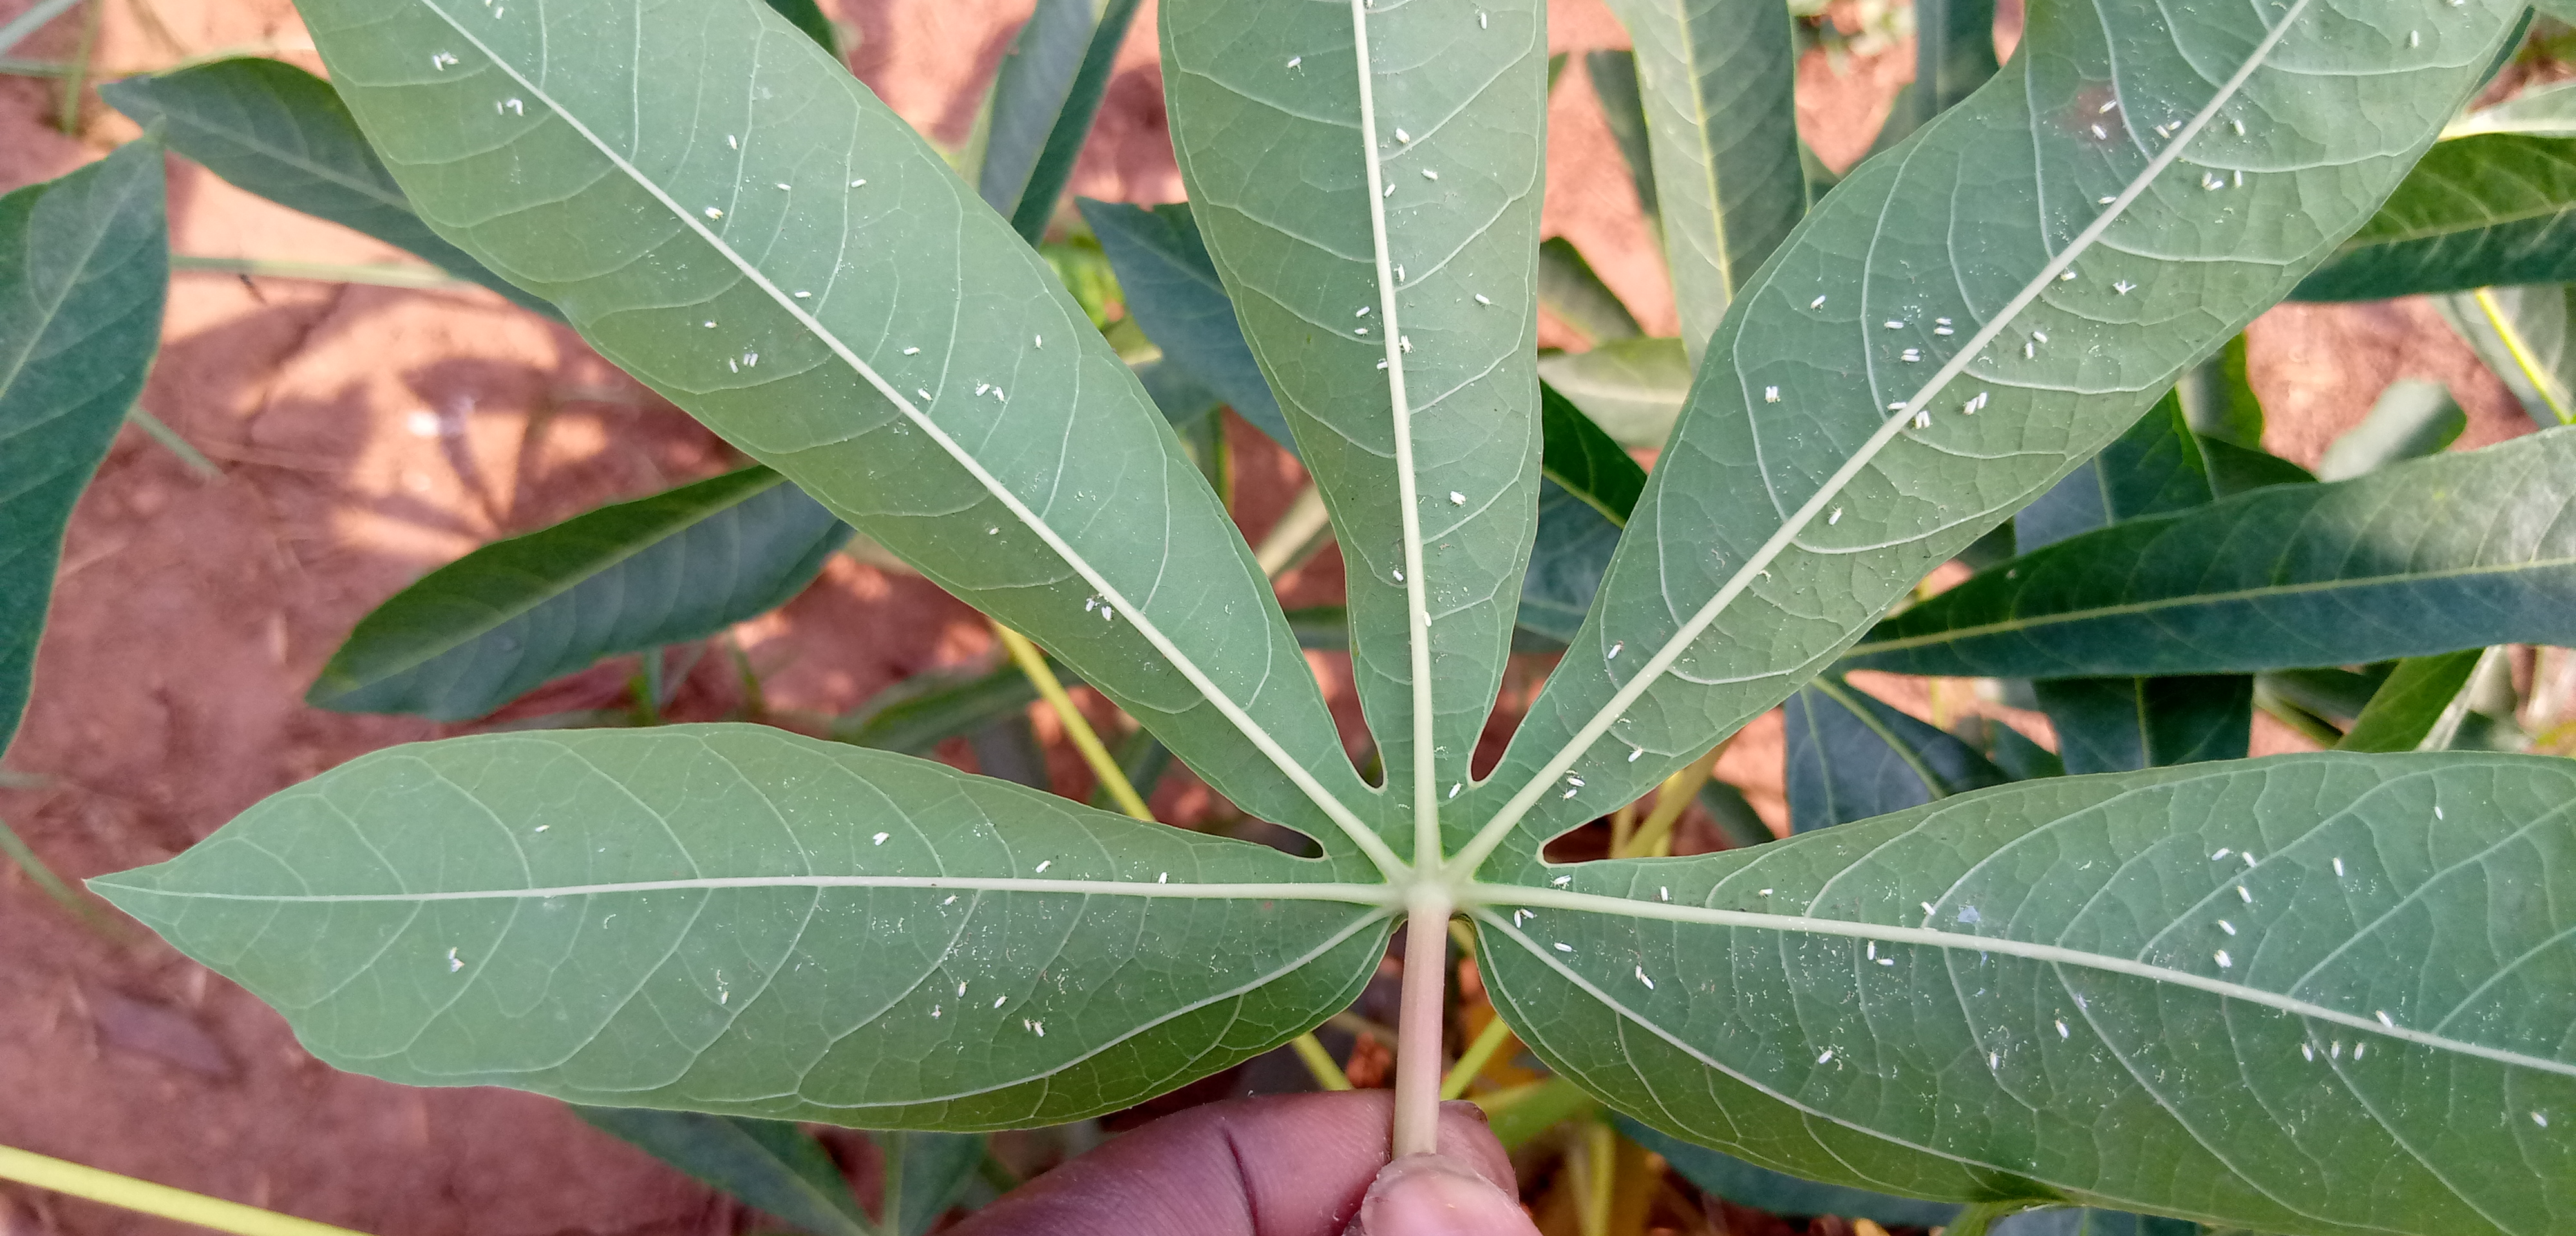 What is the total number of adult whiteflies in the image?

102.